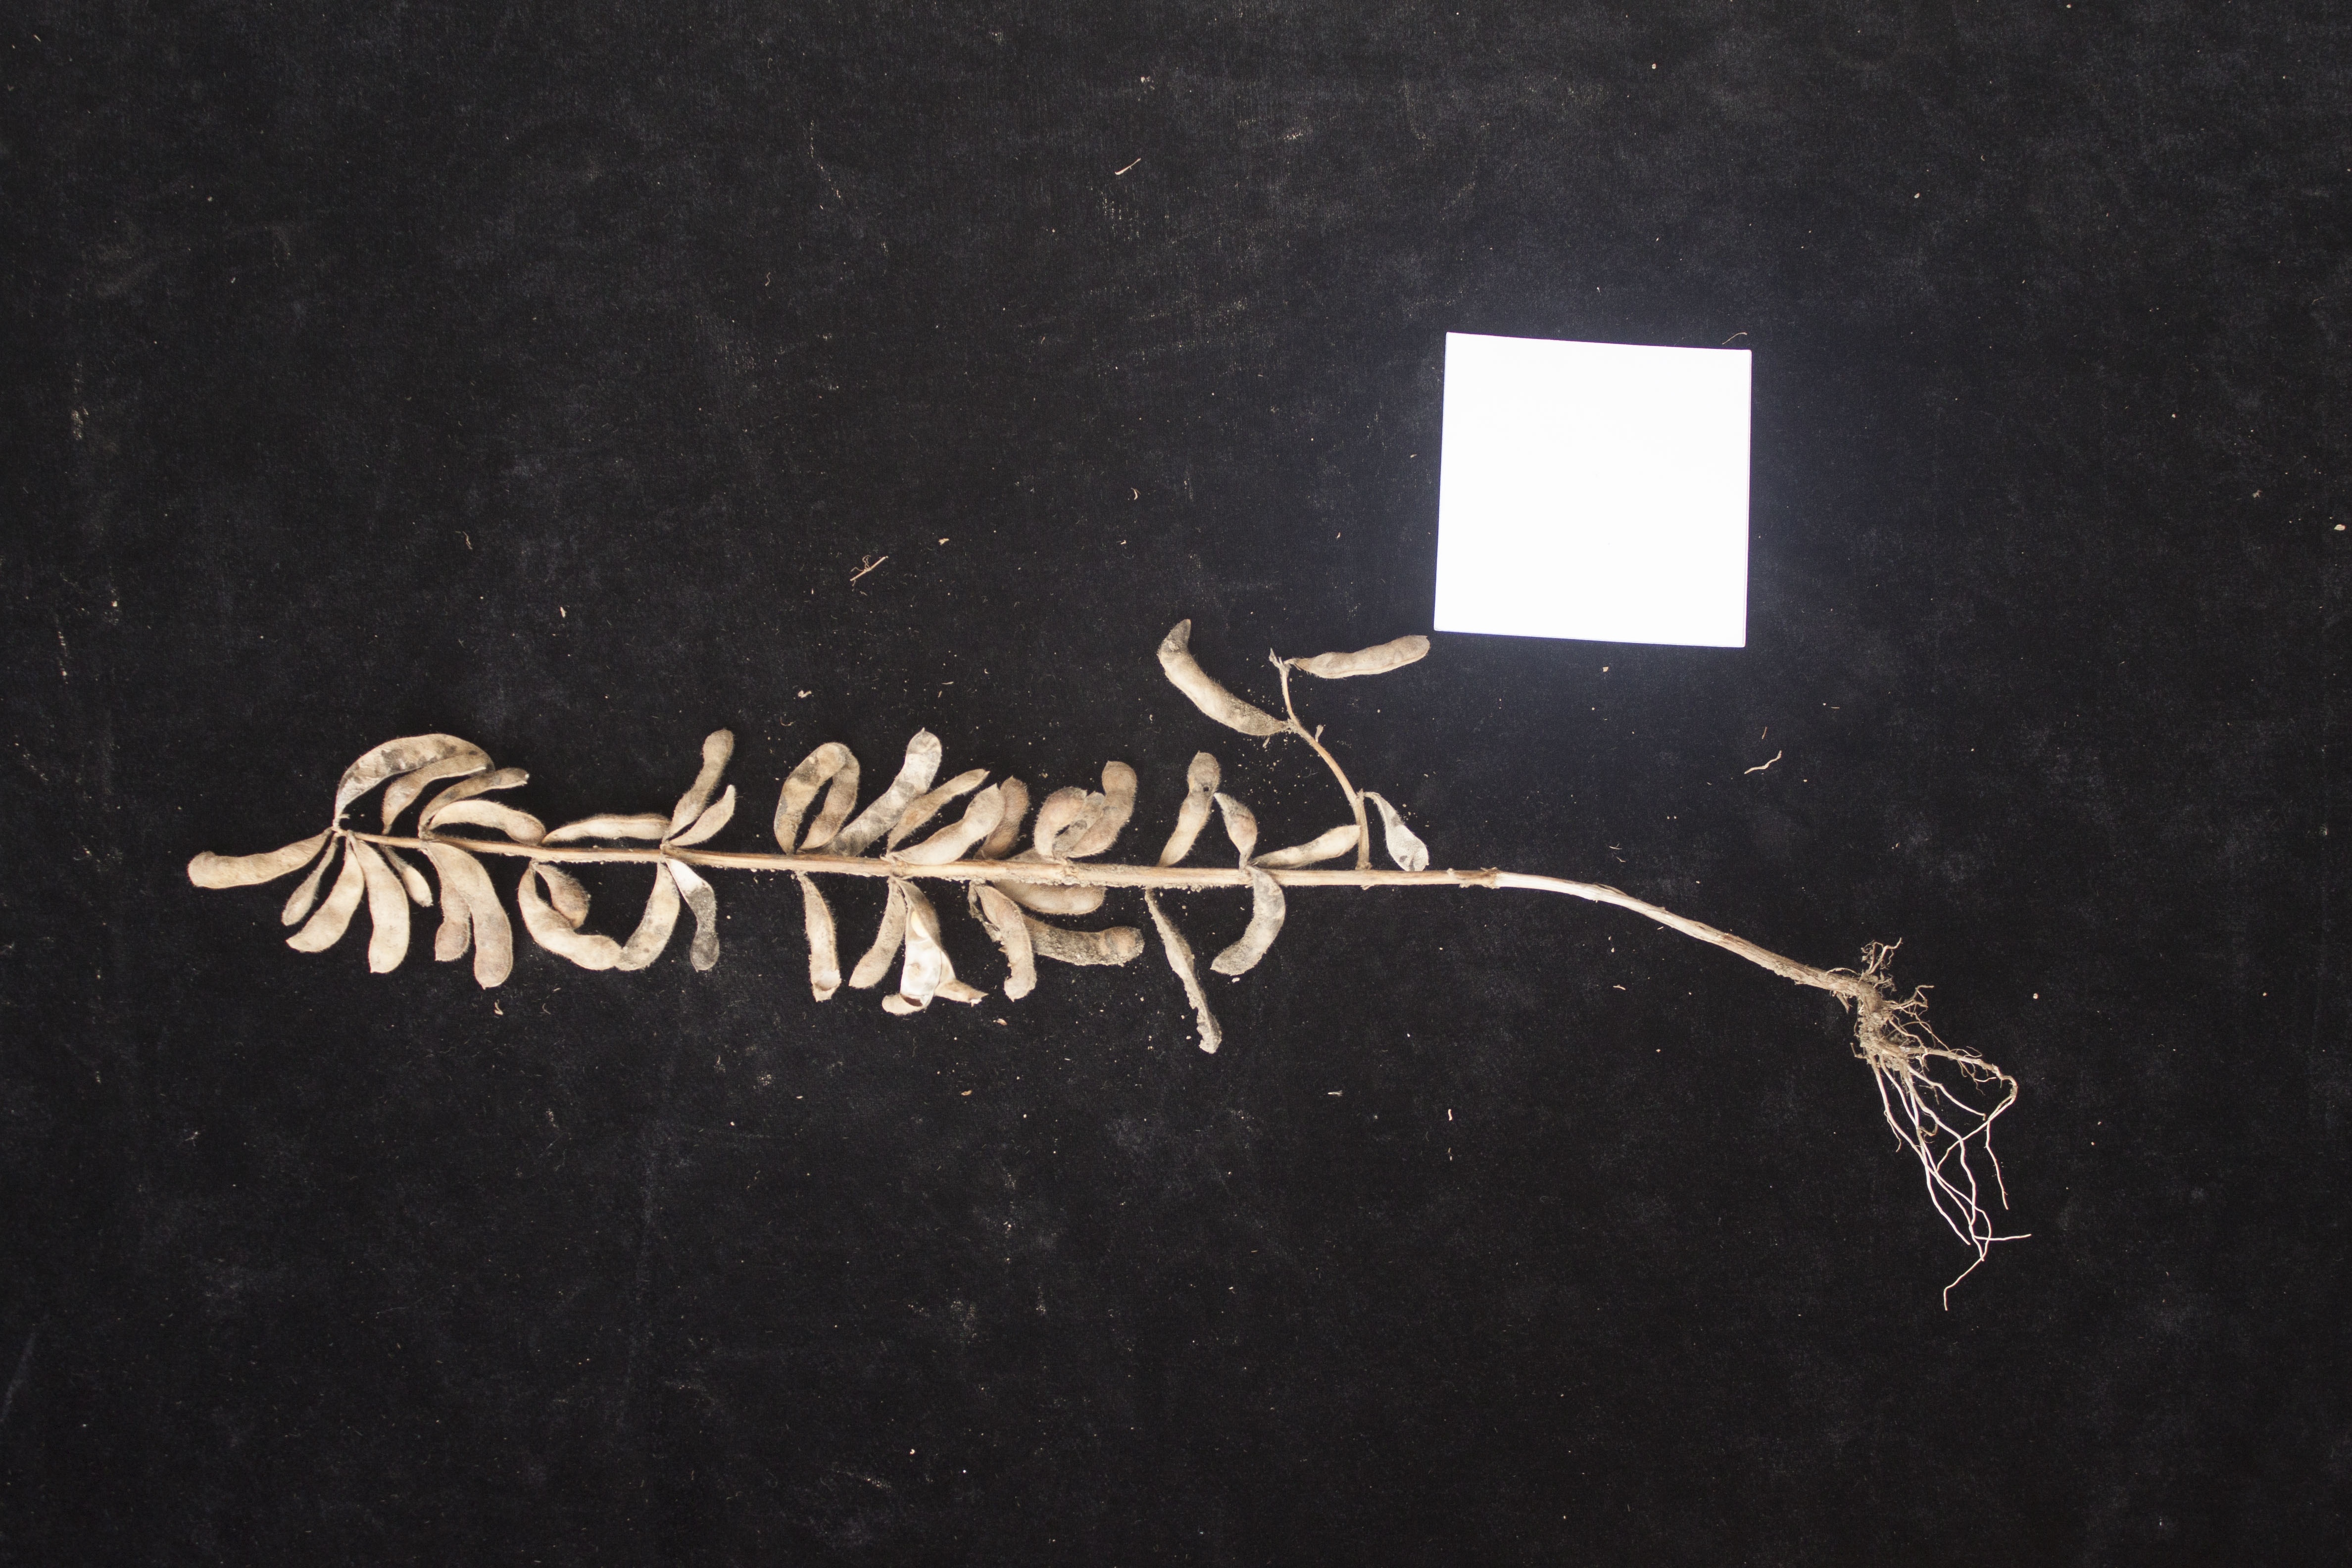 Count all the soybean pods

38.